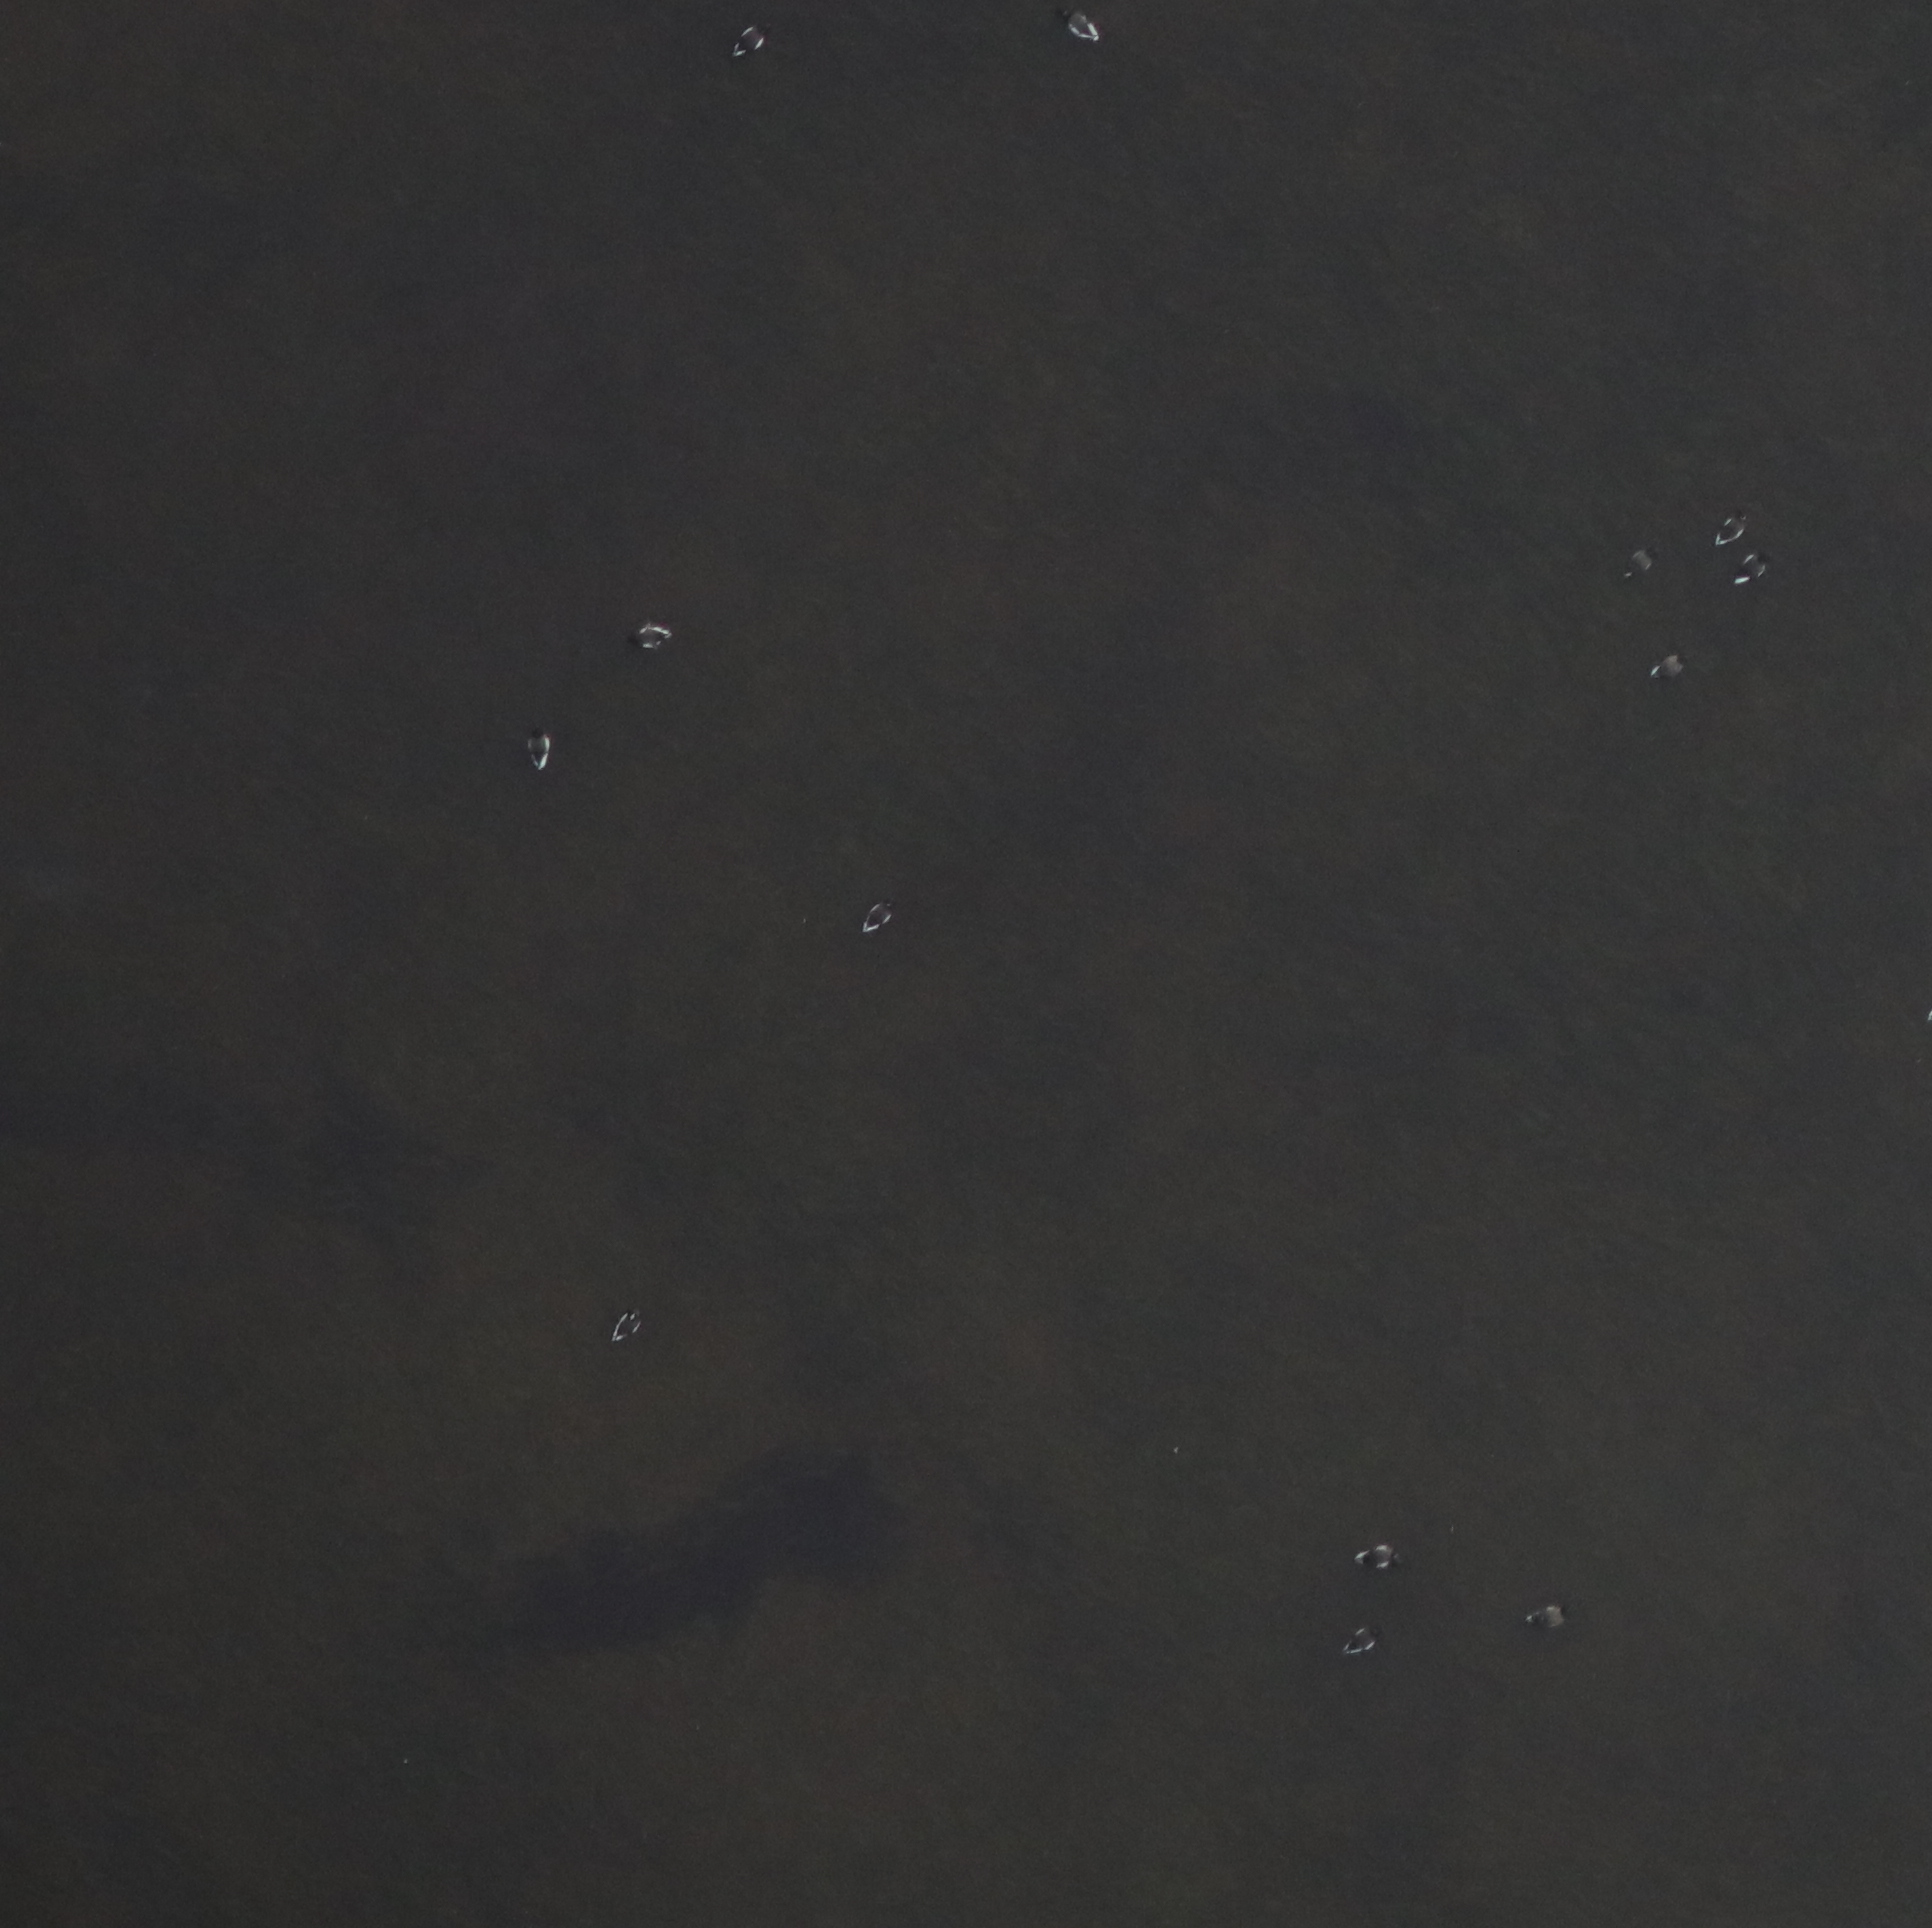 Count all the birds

13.